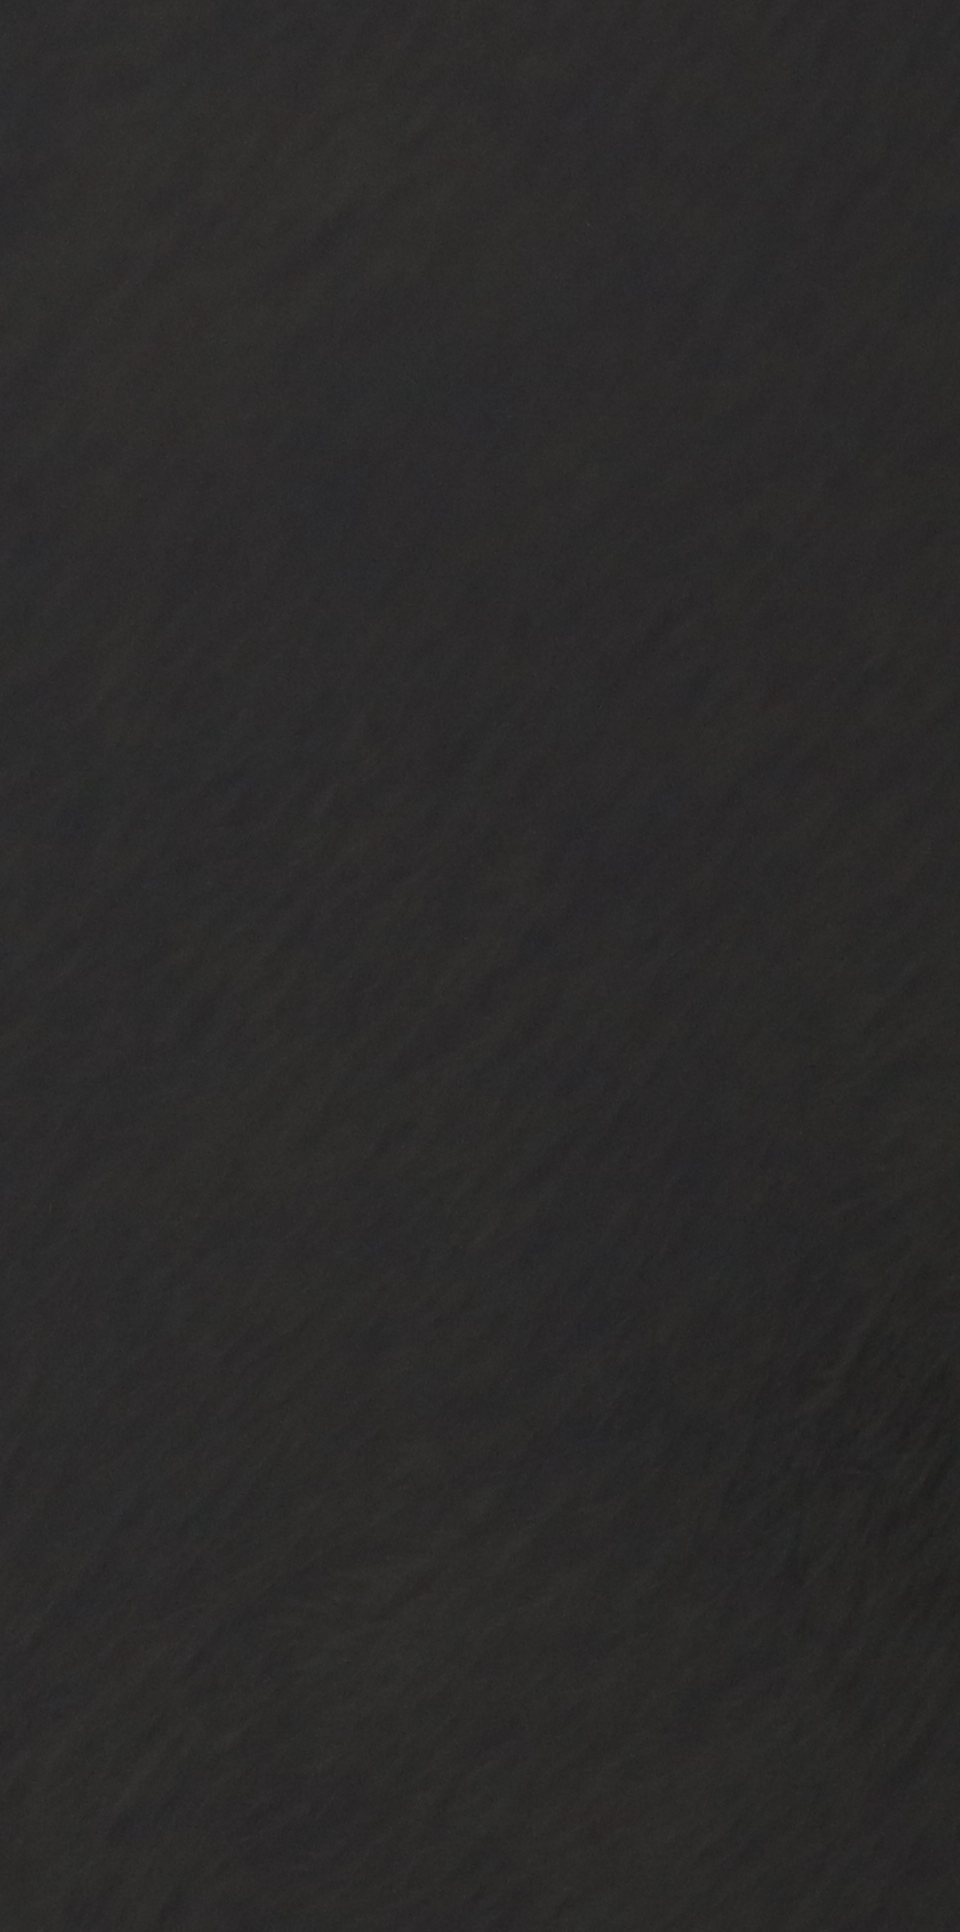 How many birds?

0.